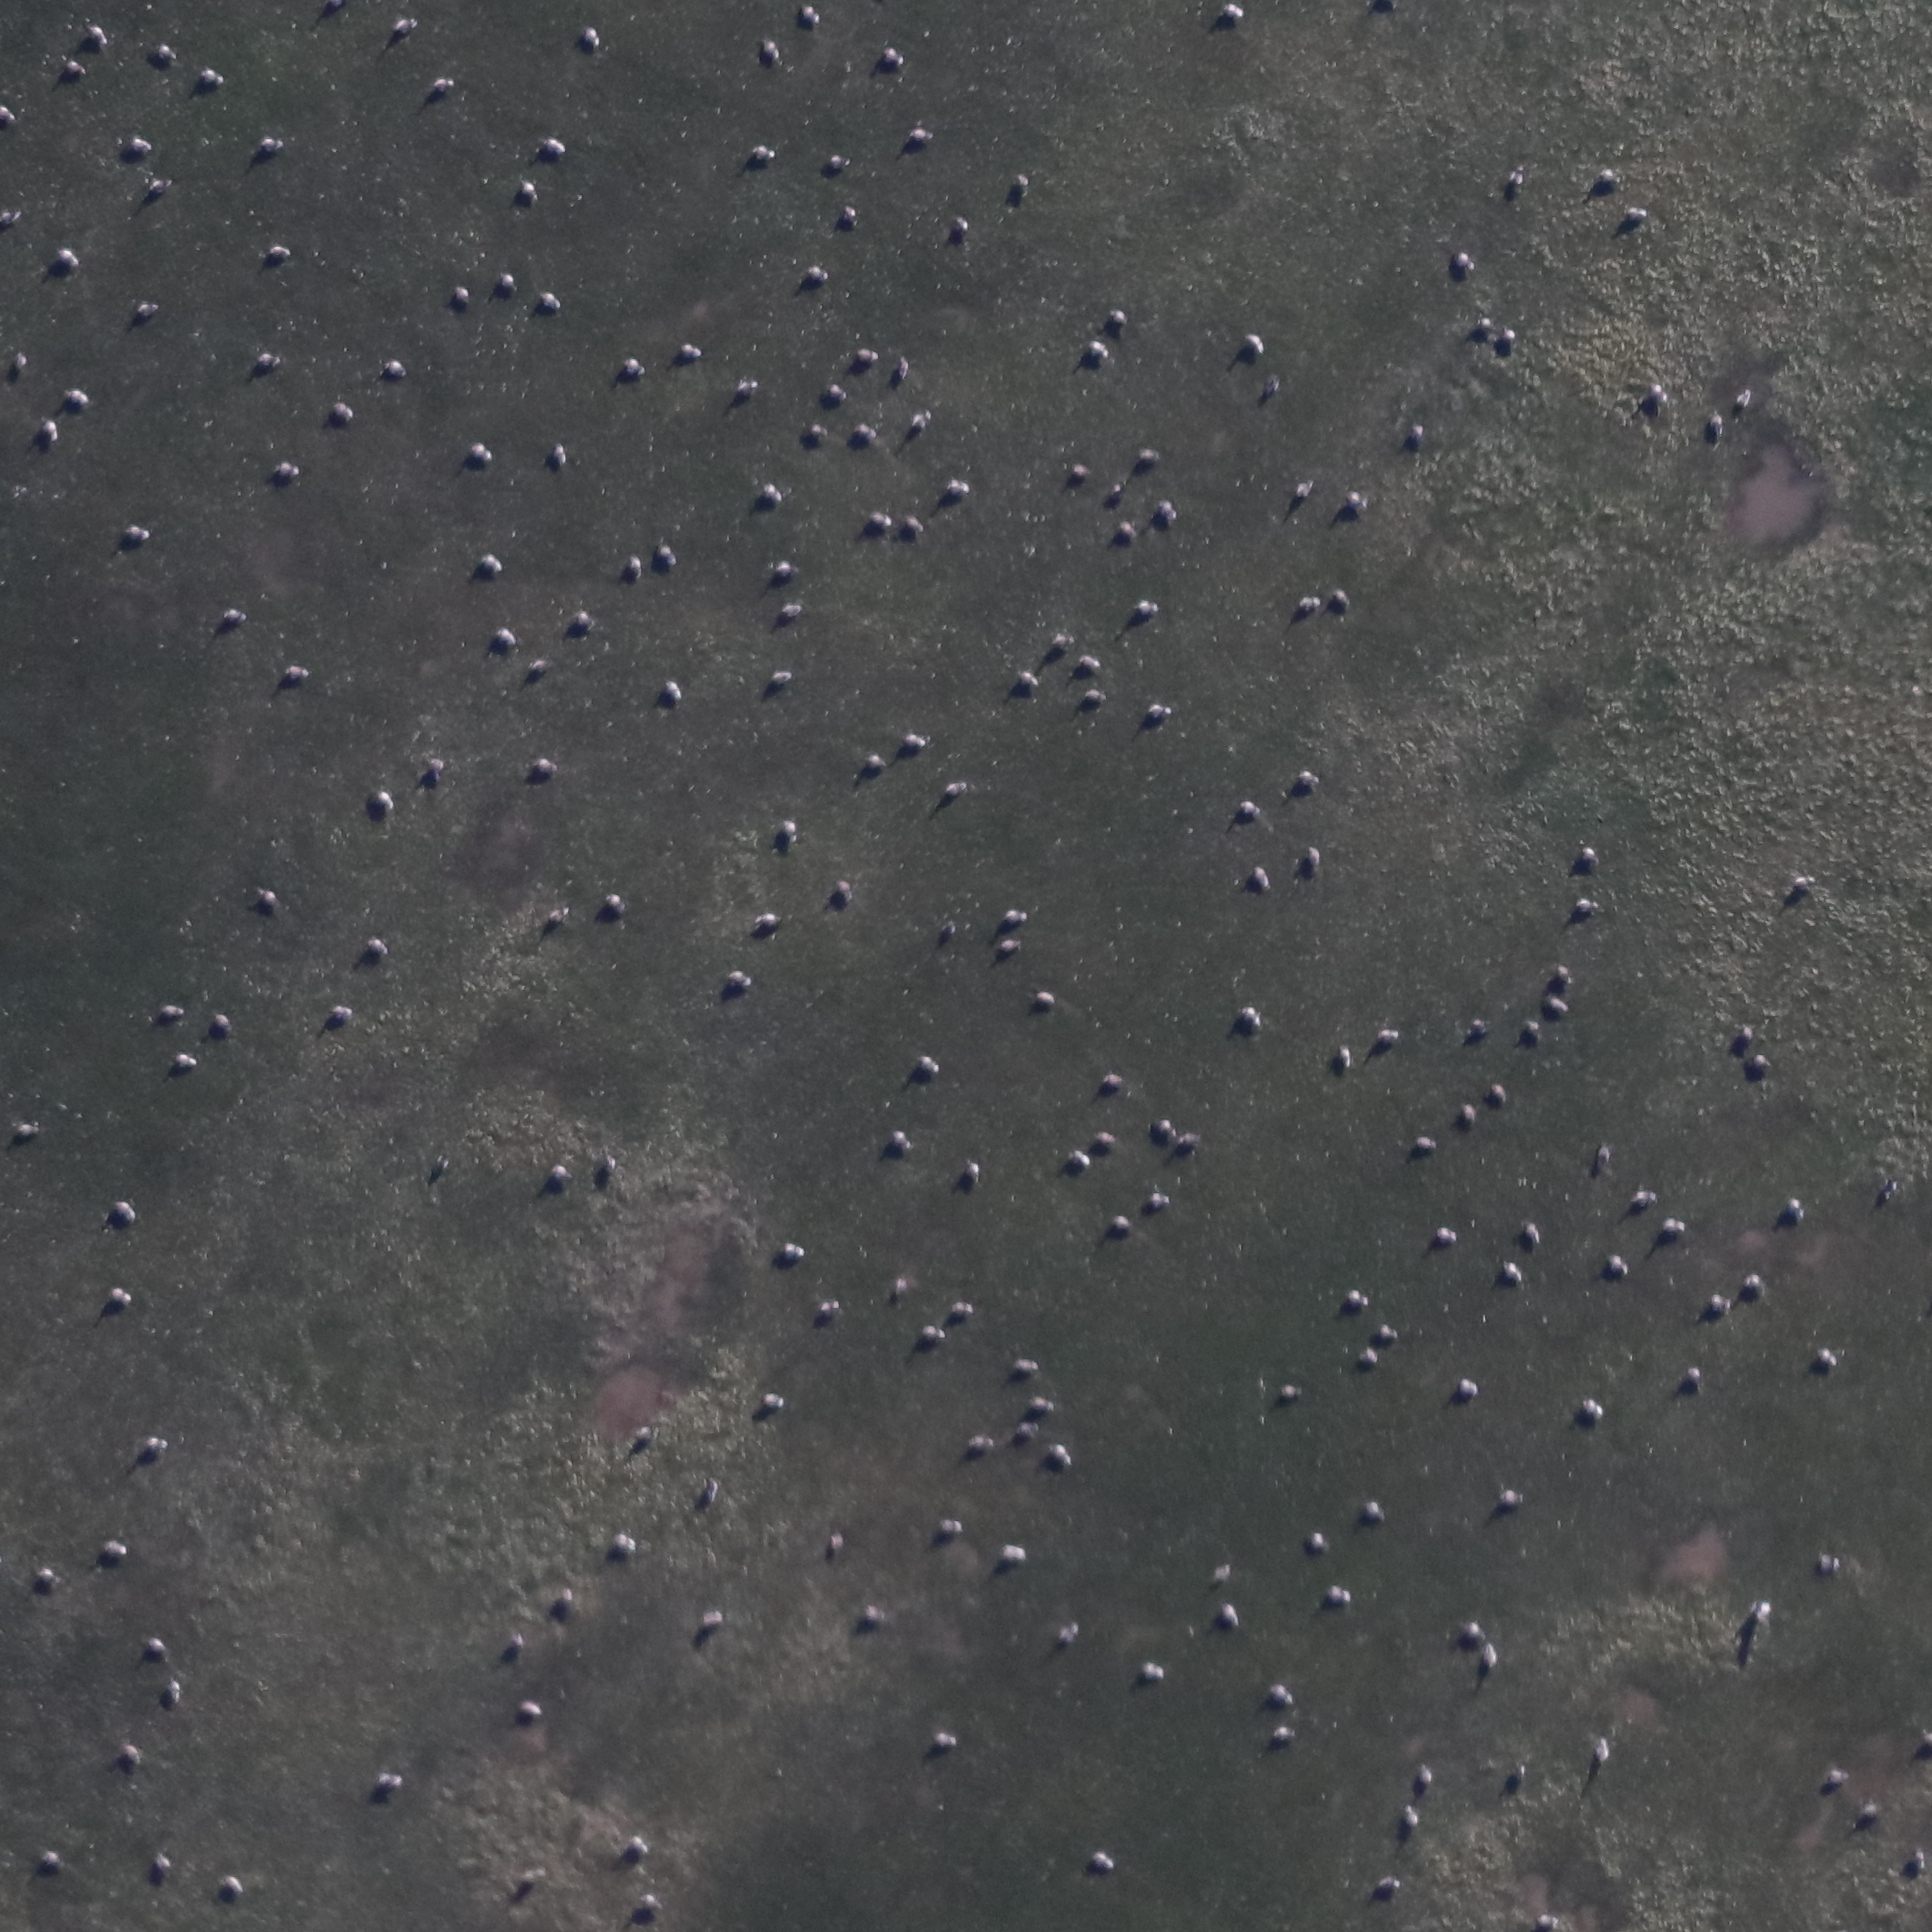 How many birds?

232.